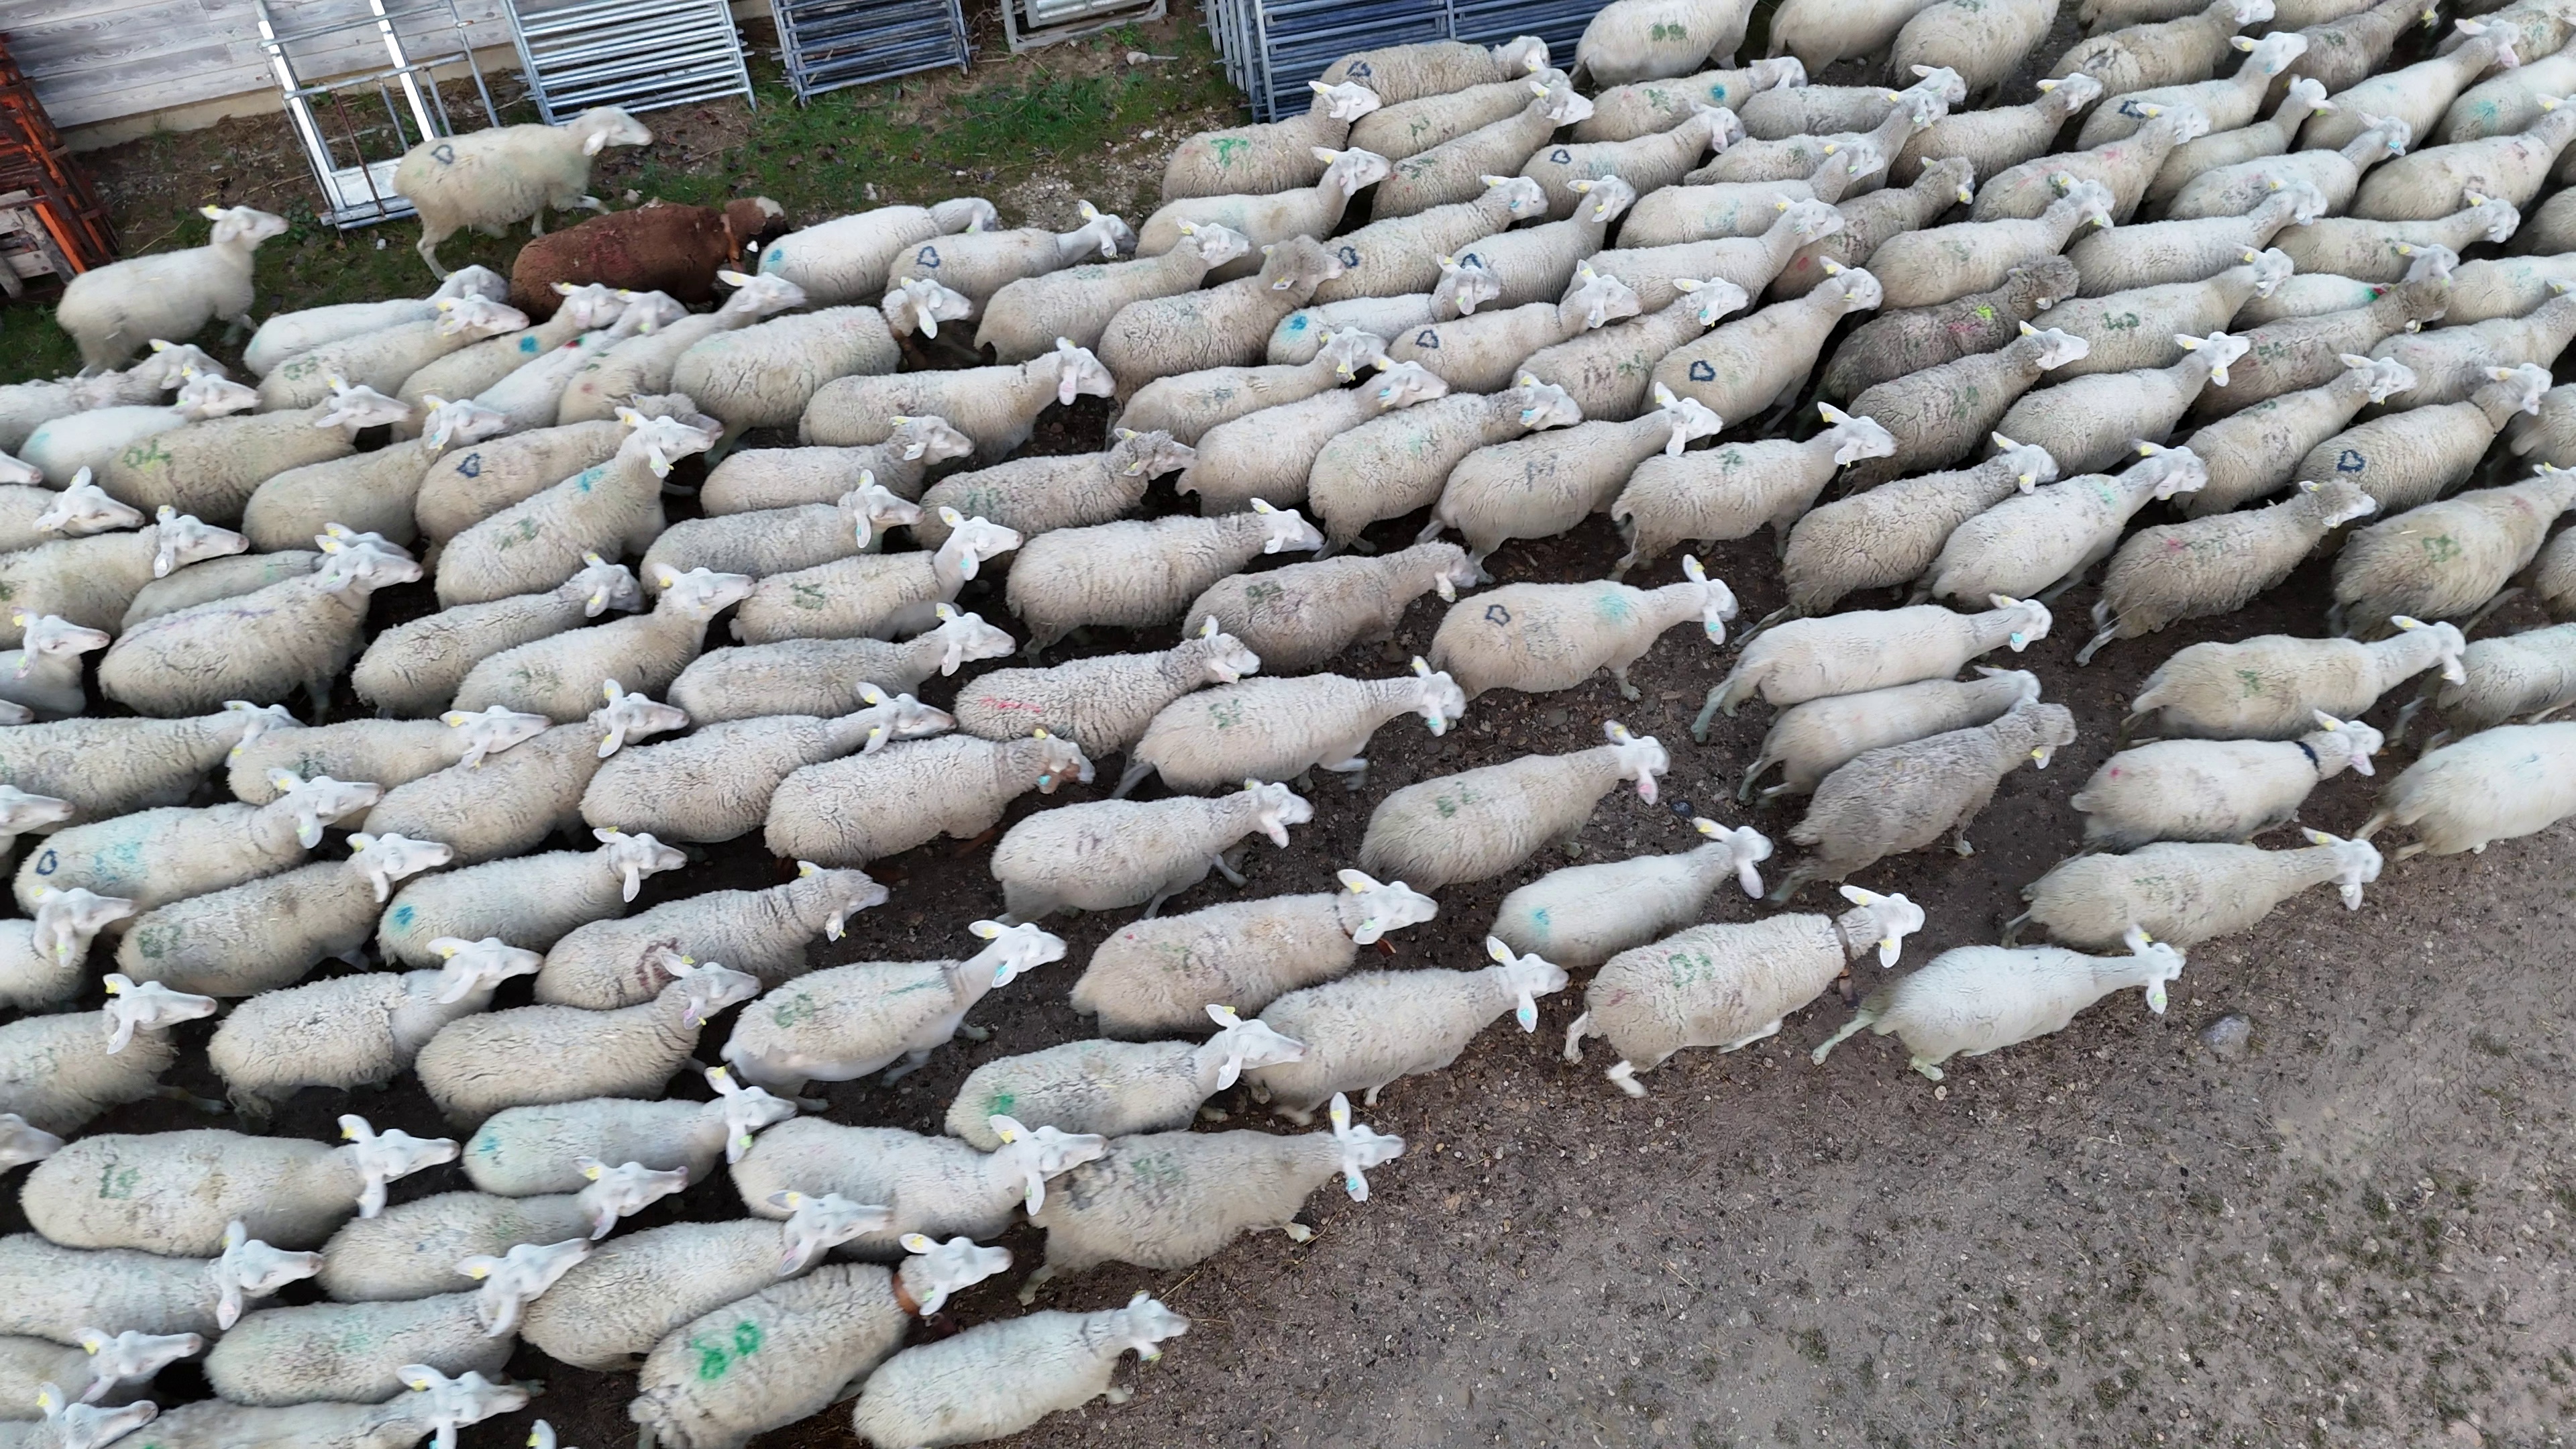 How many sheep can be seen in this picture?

135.